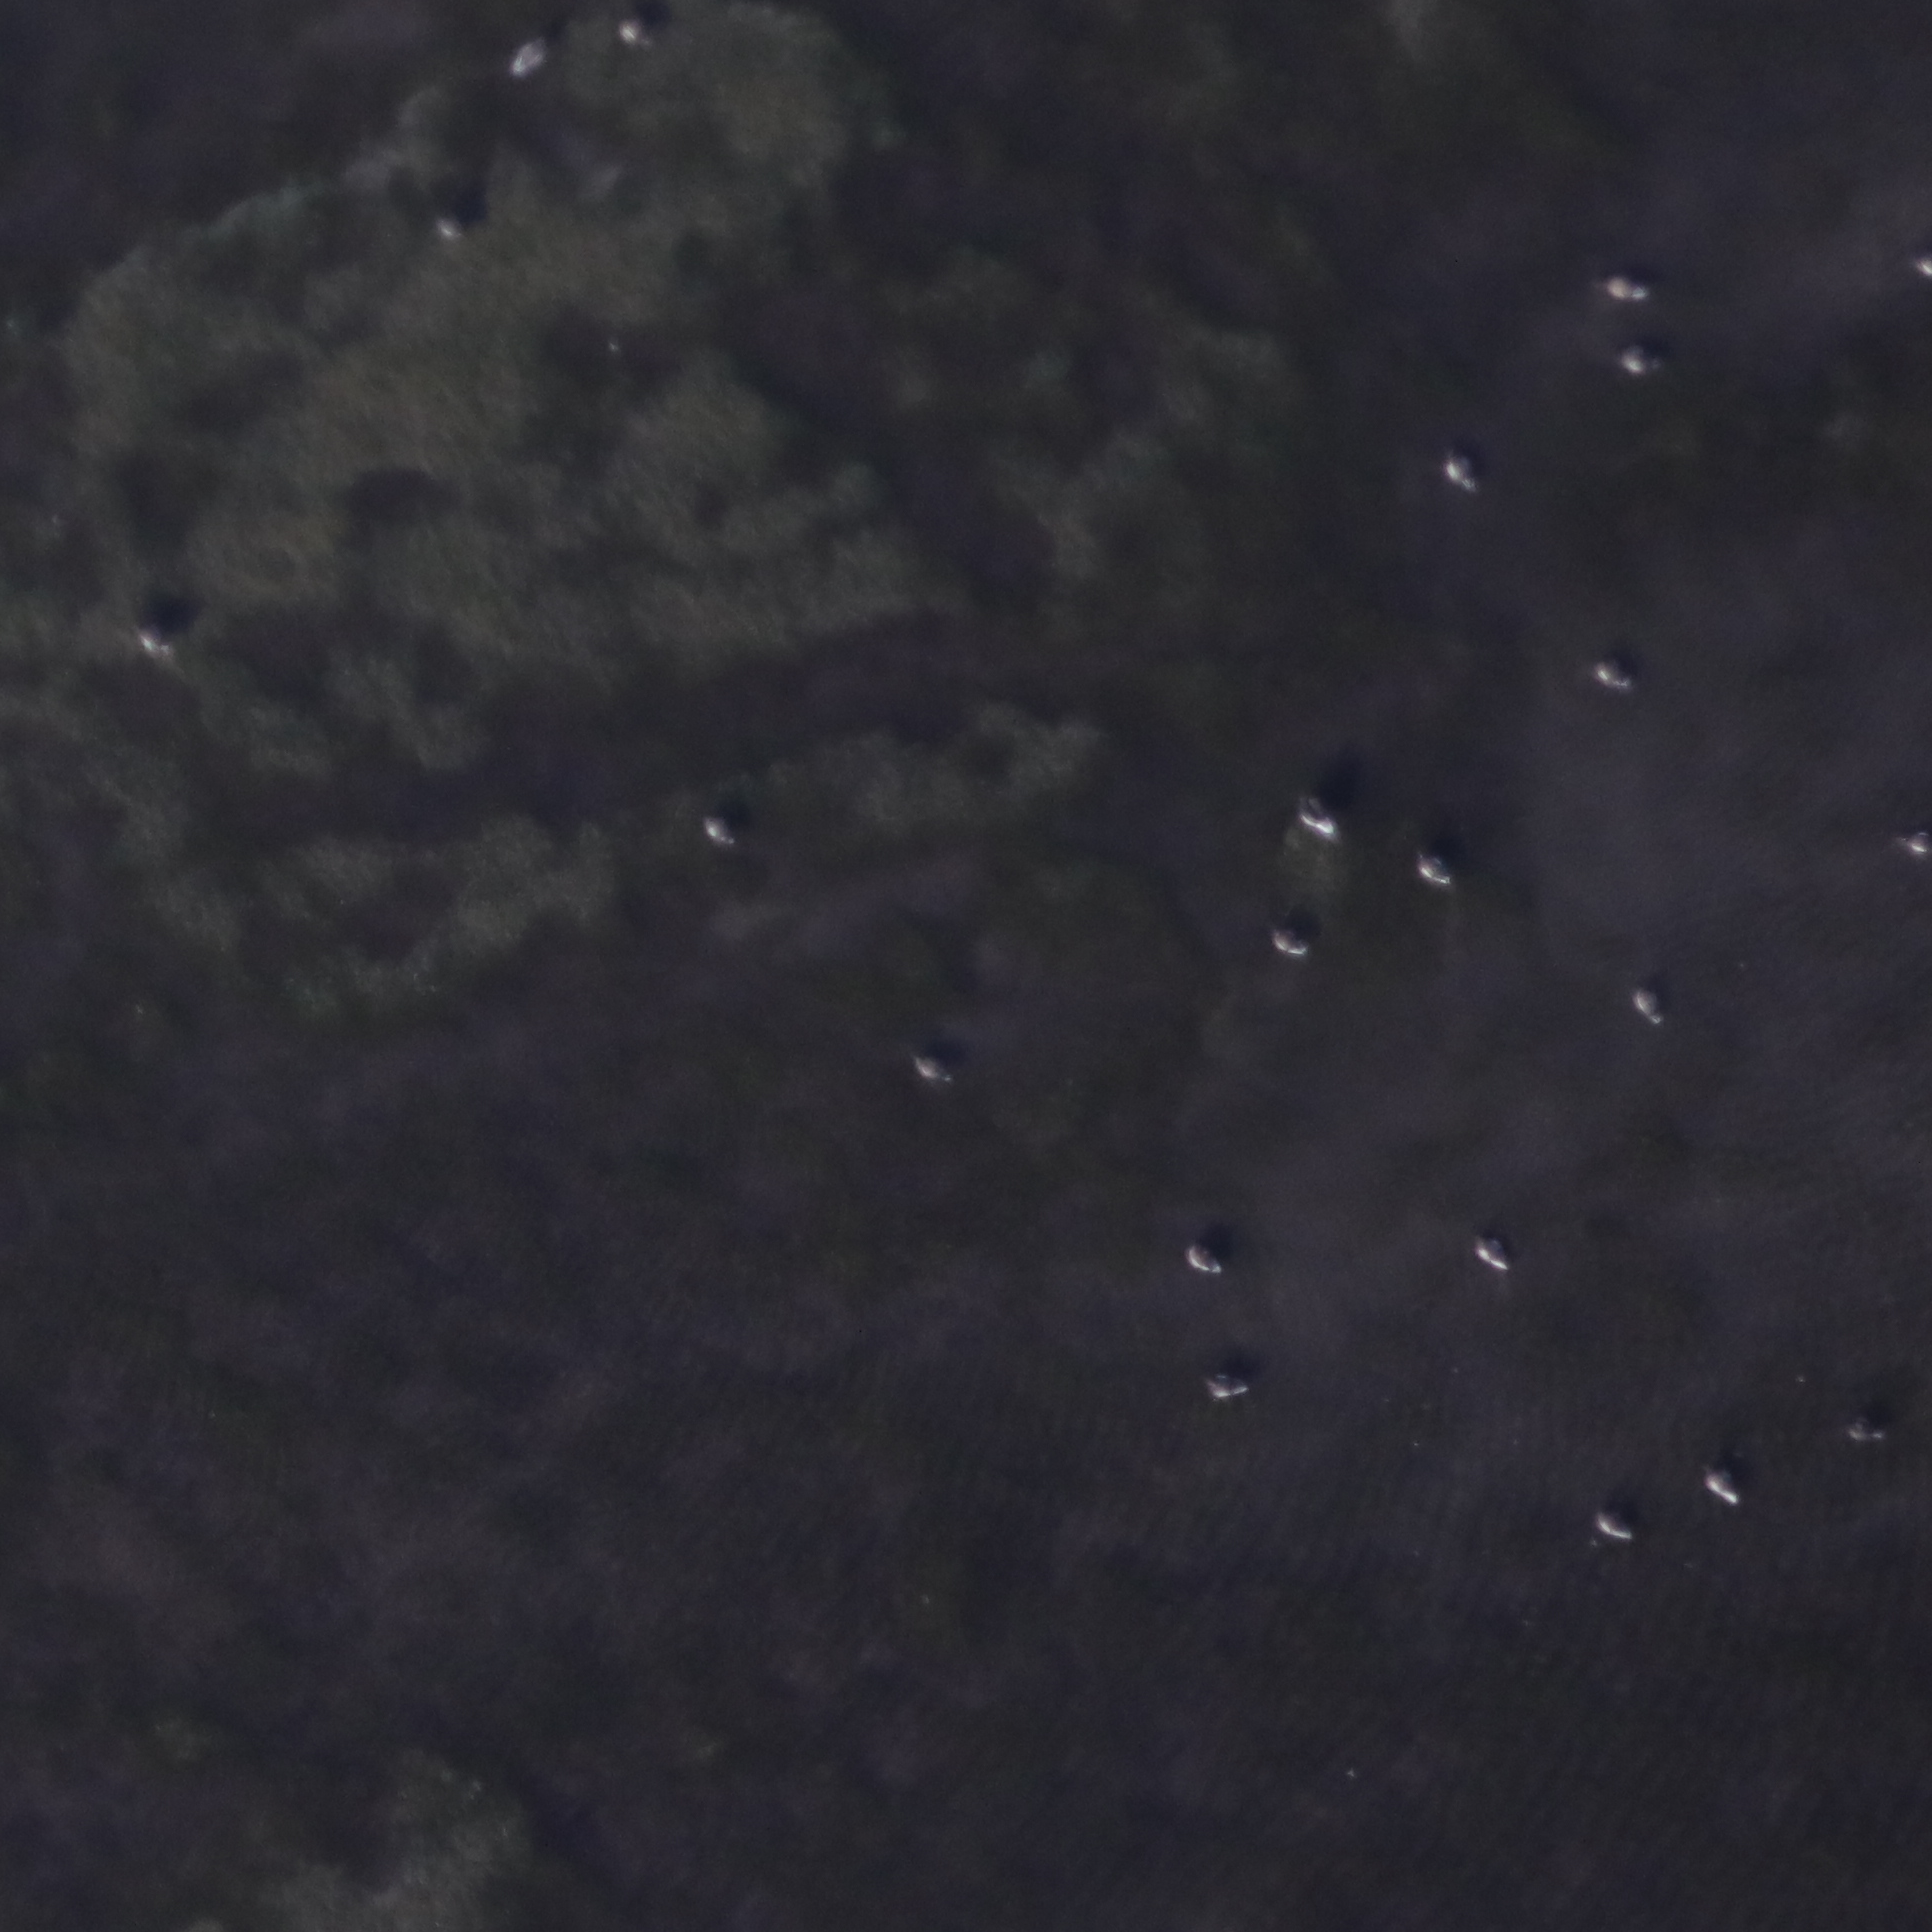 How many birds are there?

21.